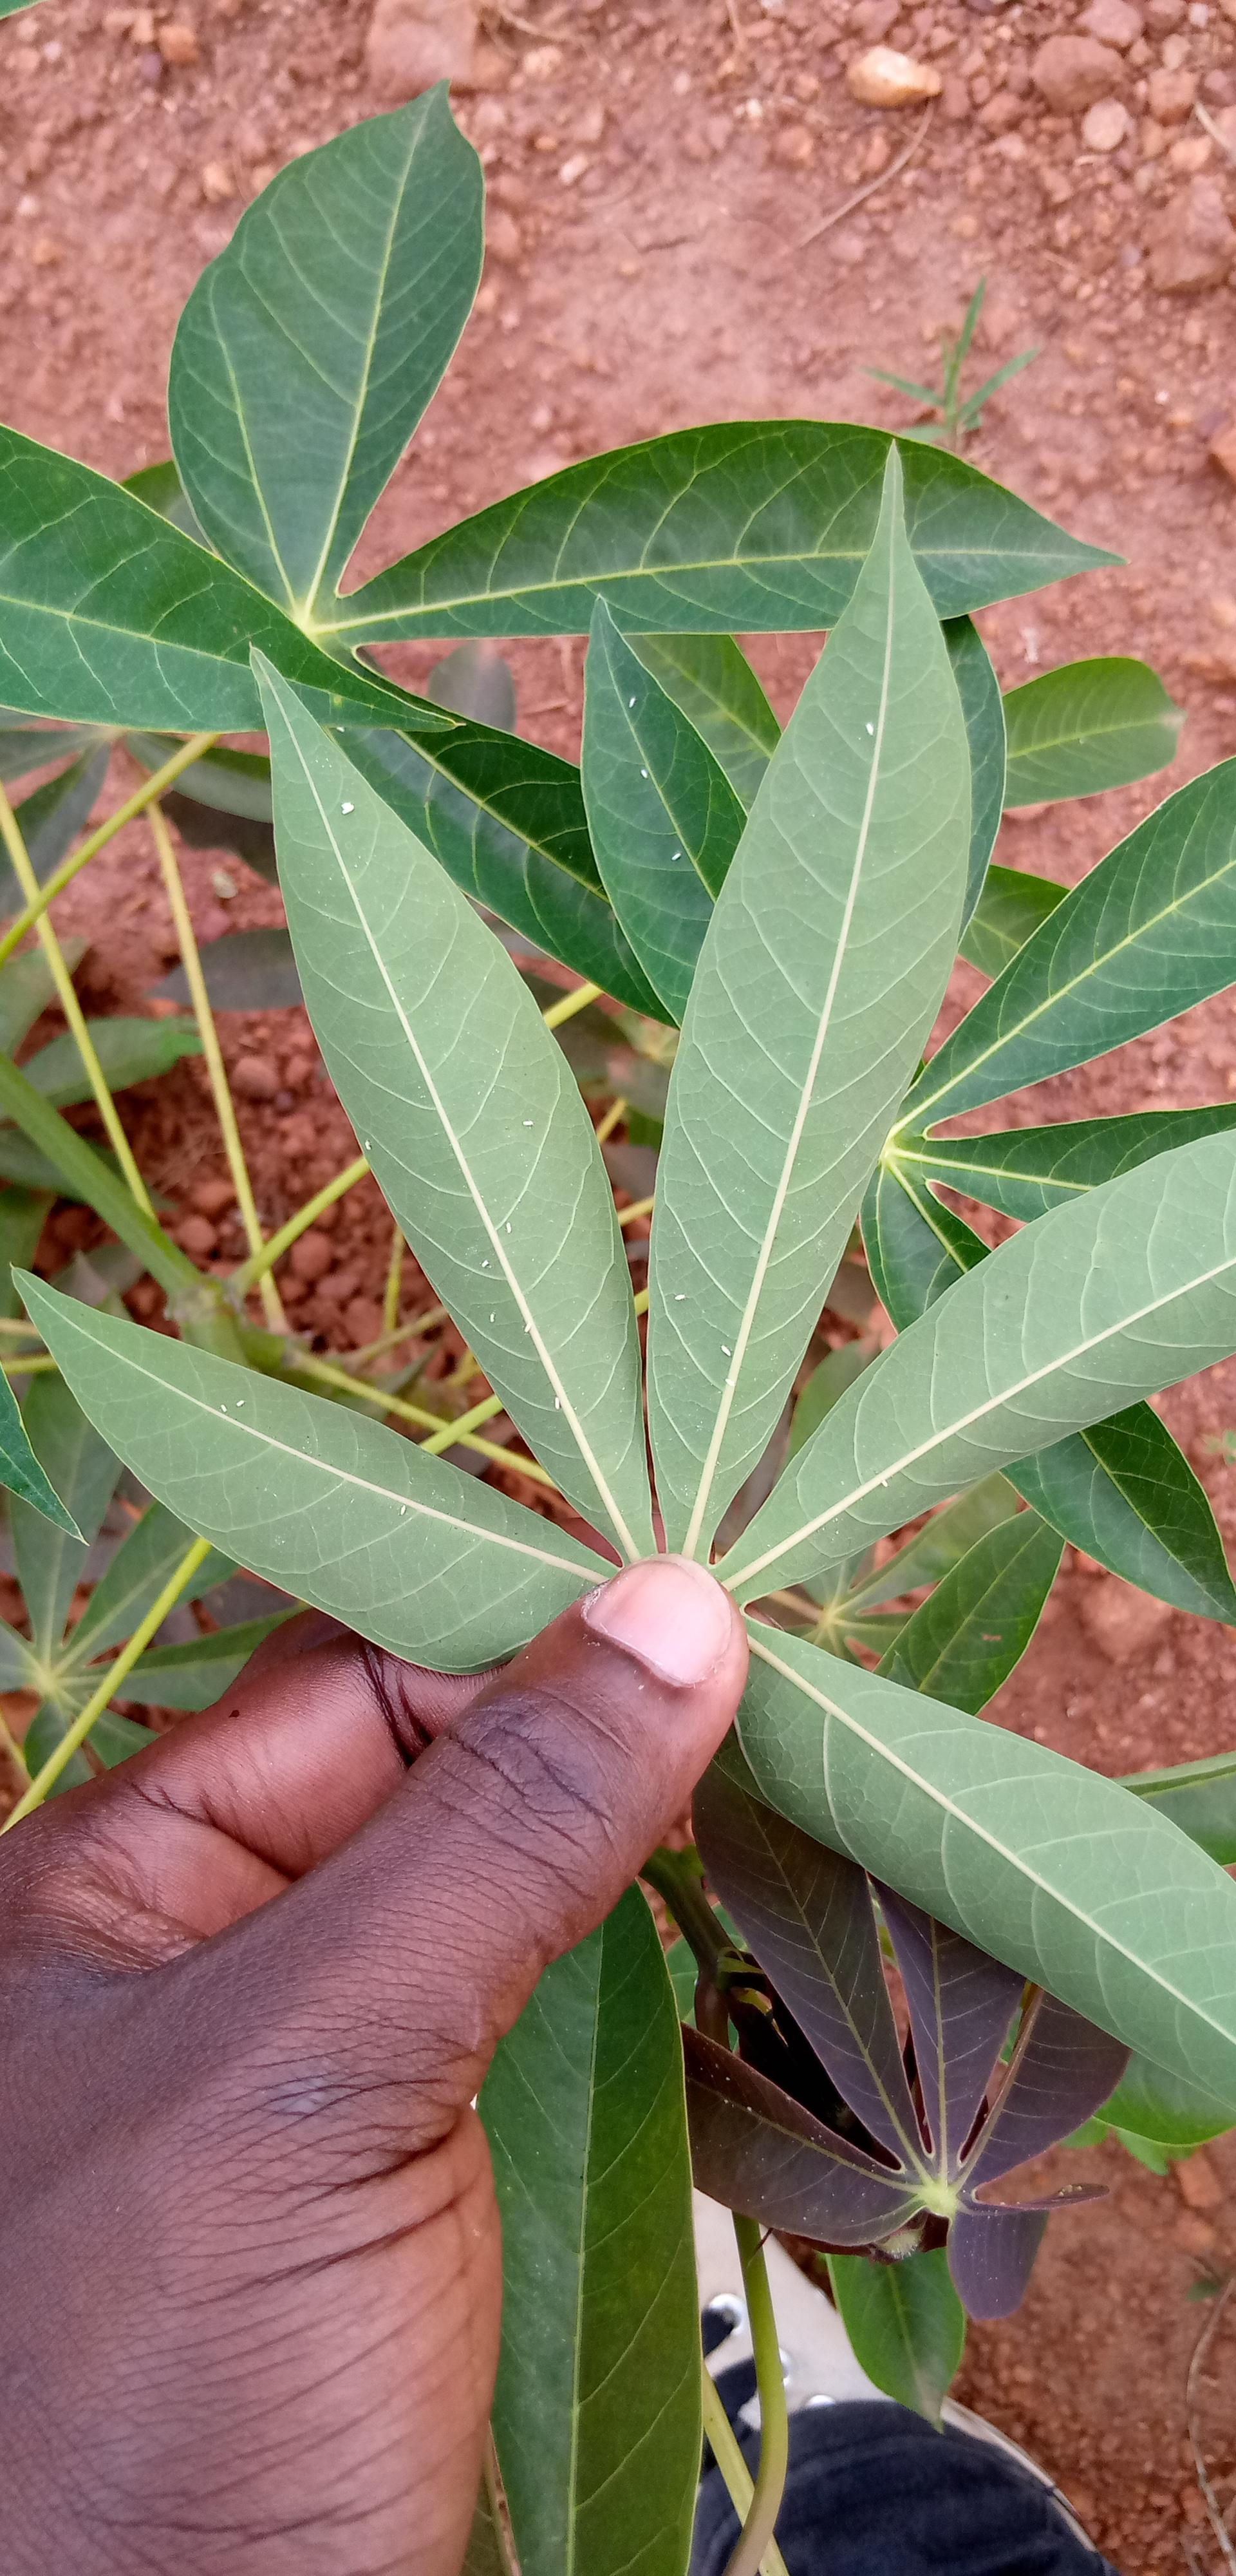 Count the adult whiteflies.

21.